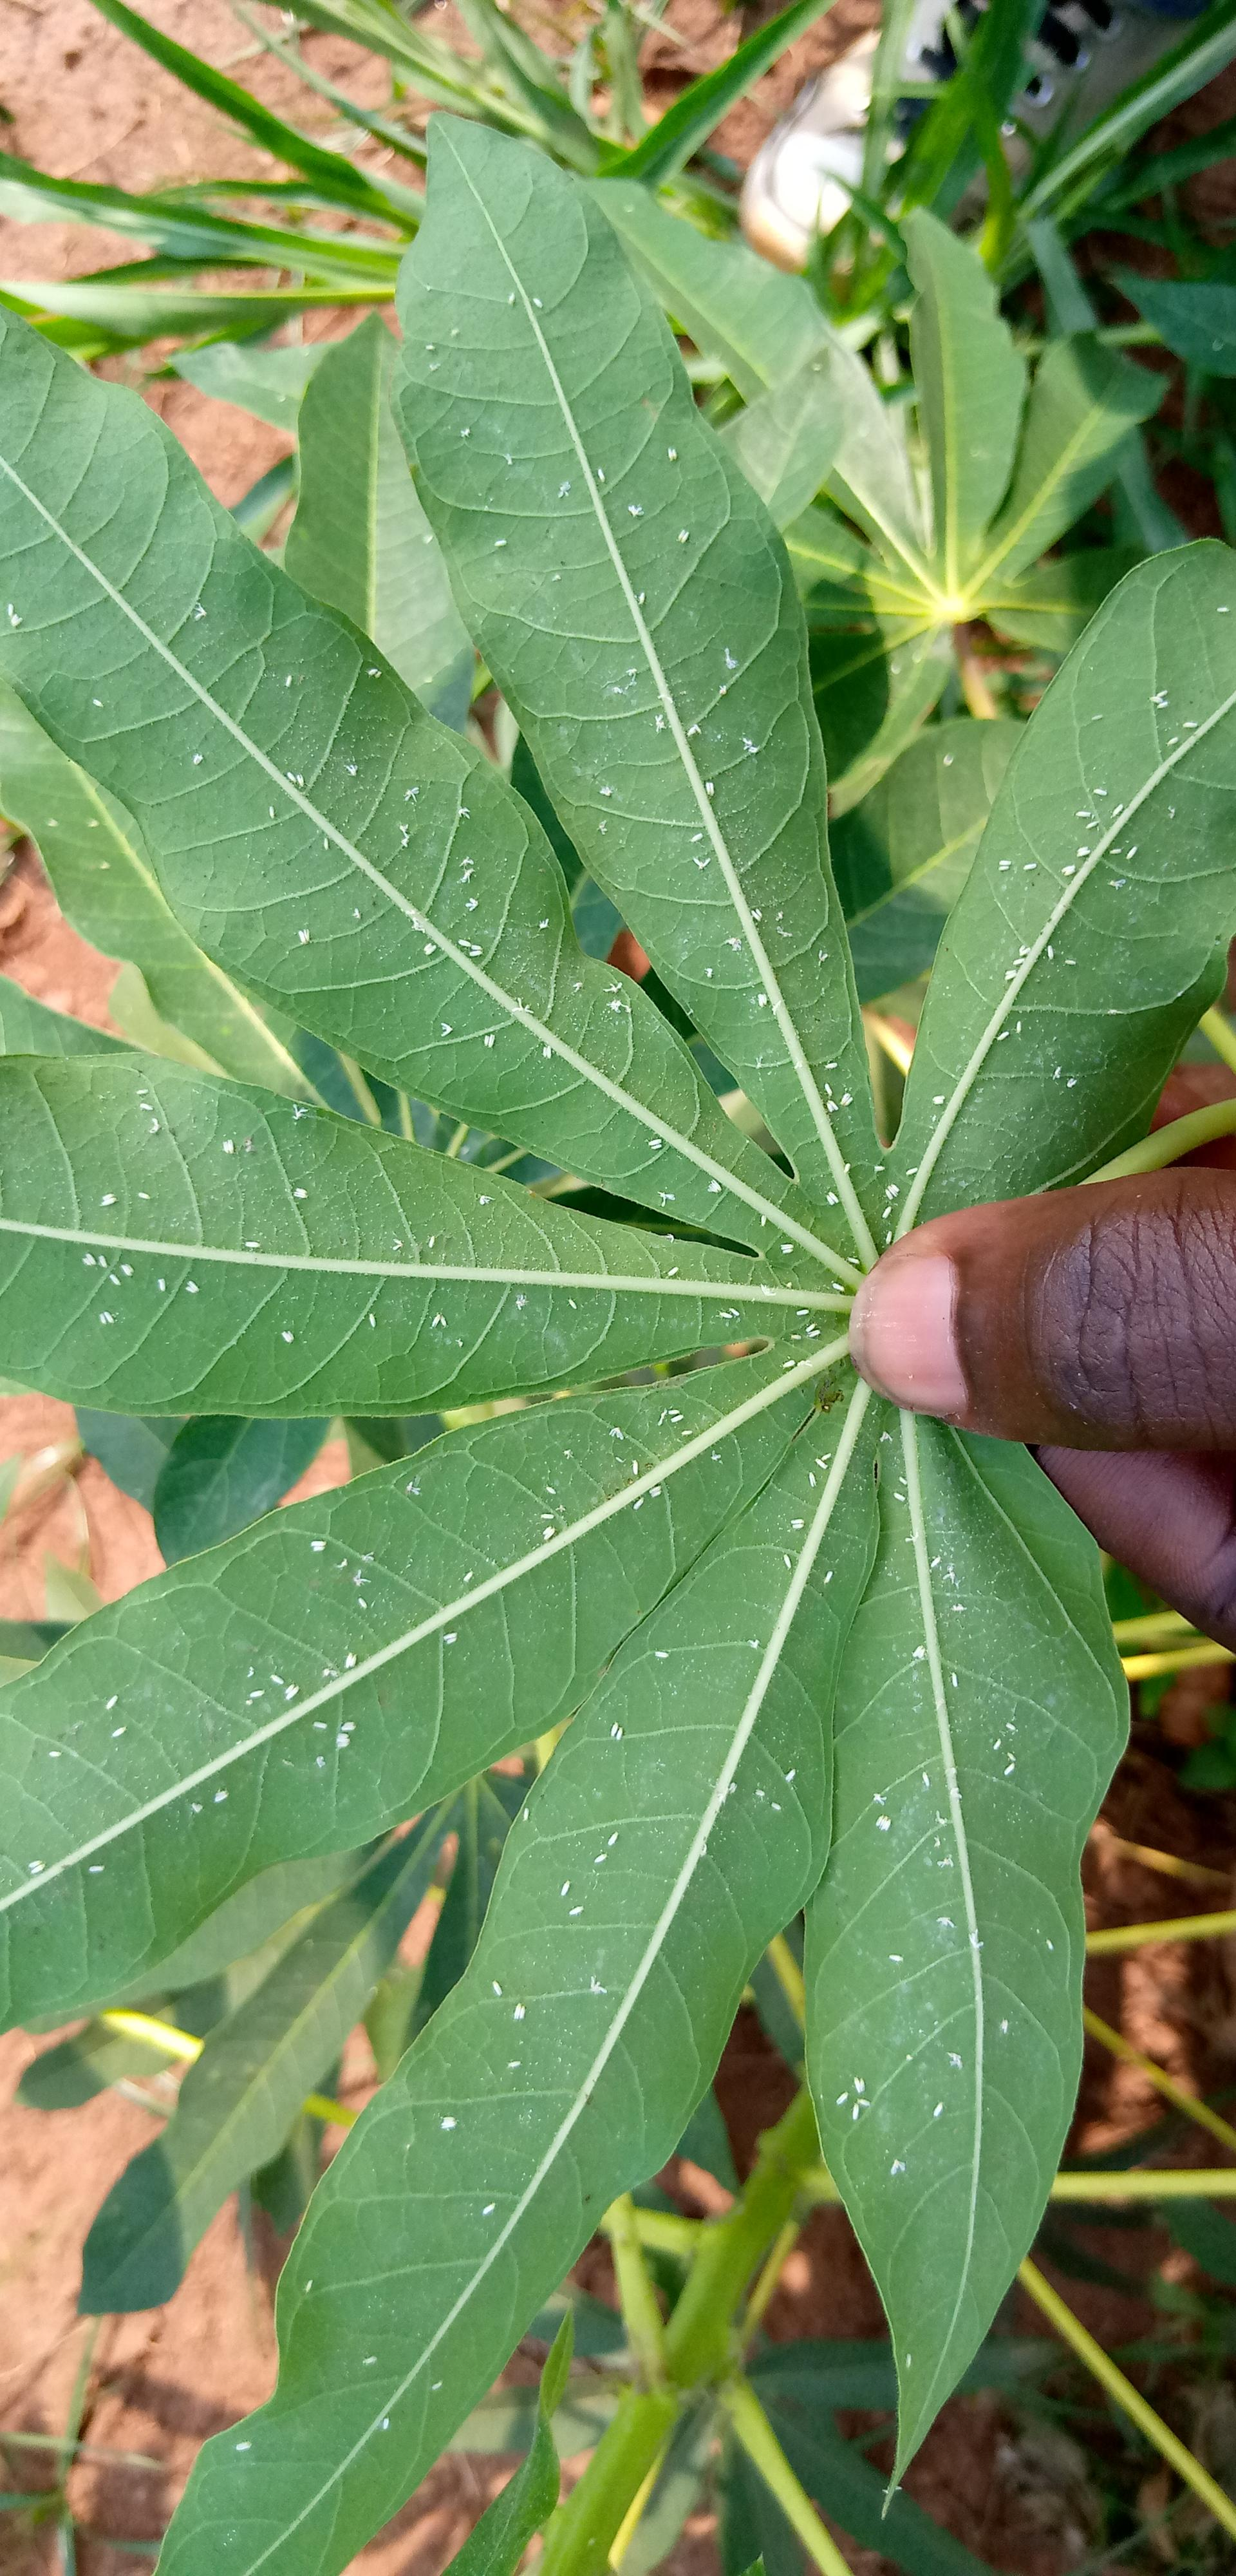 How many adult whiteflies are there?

236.